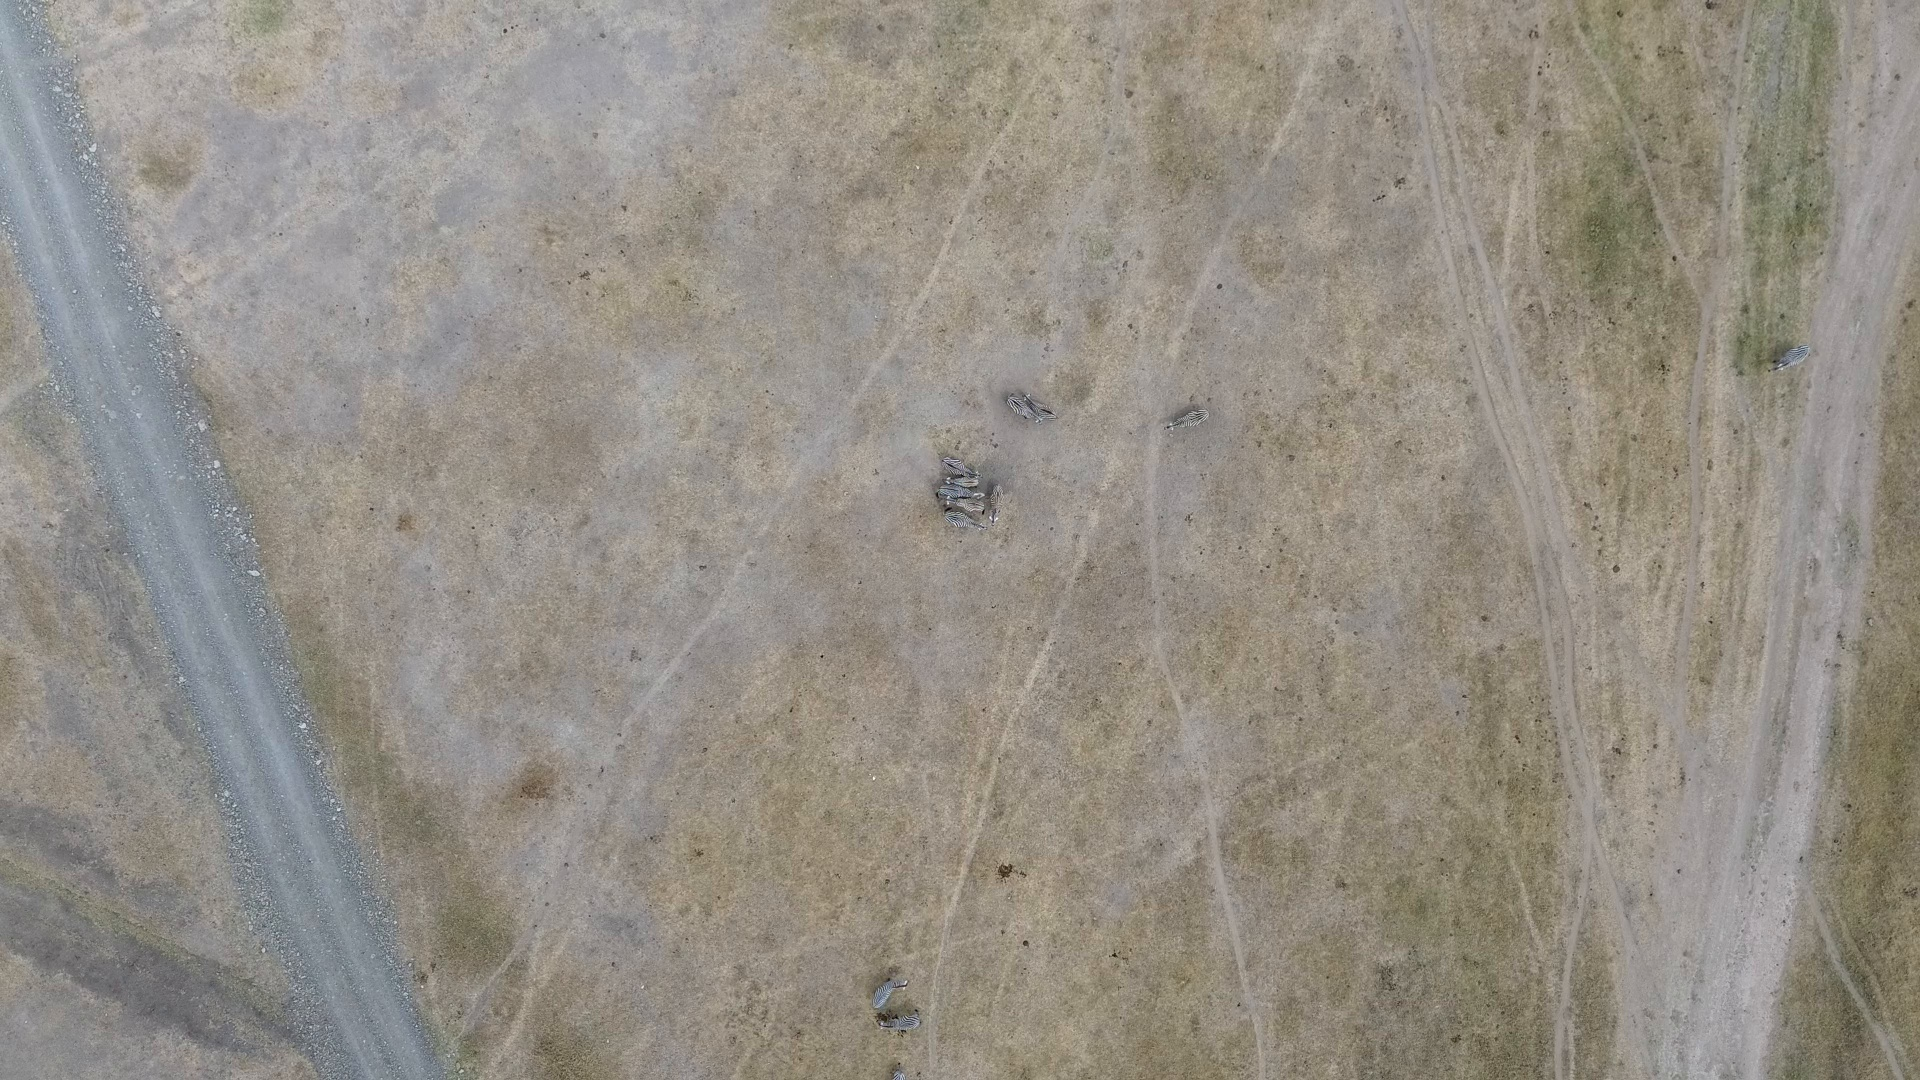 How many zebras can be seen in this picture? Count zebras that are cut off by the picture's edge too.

13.